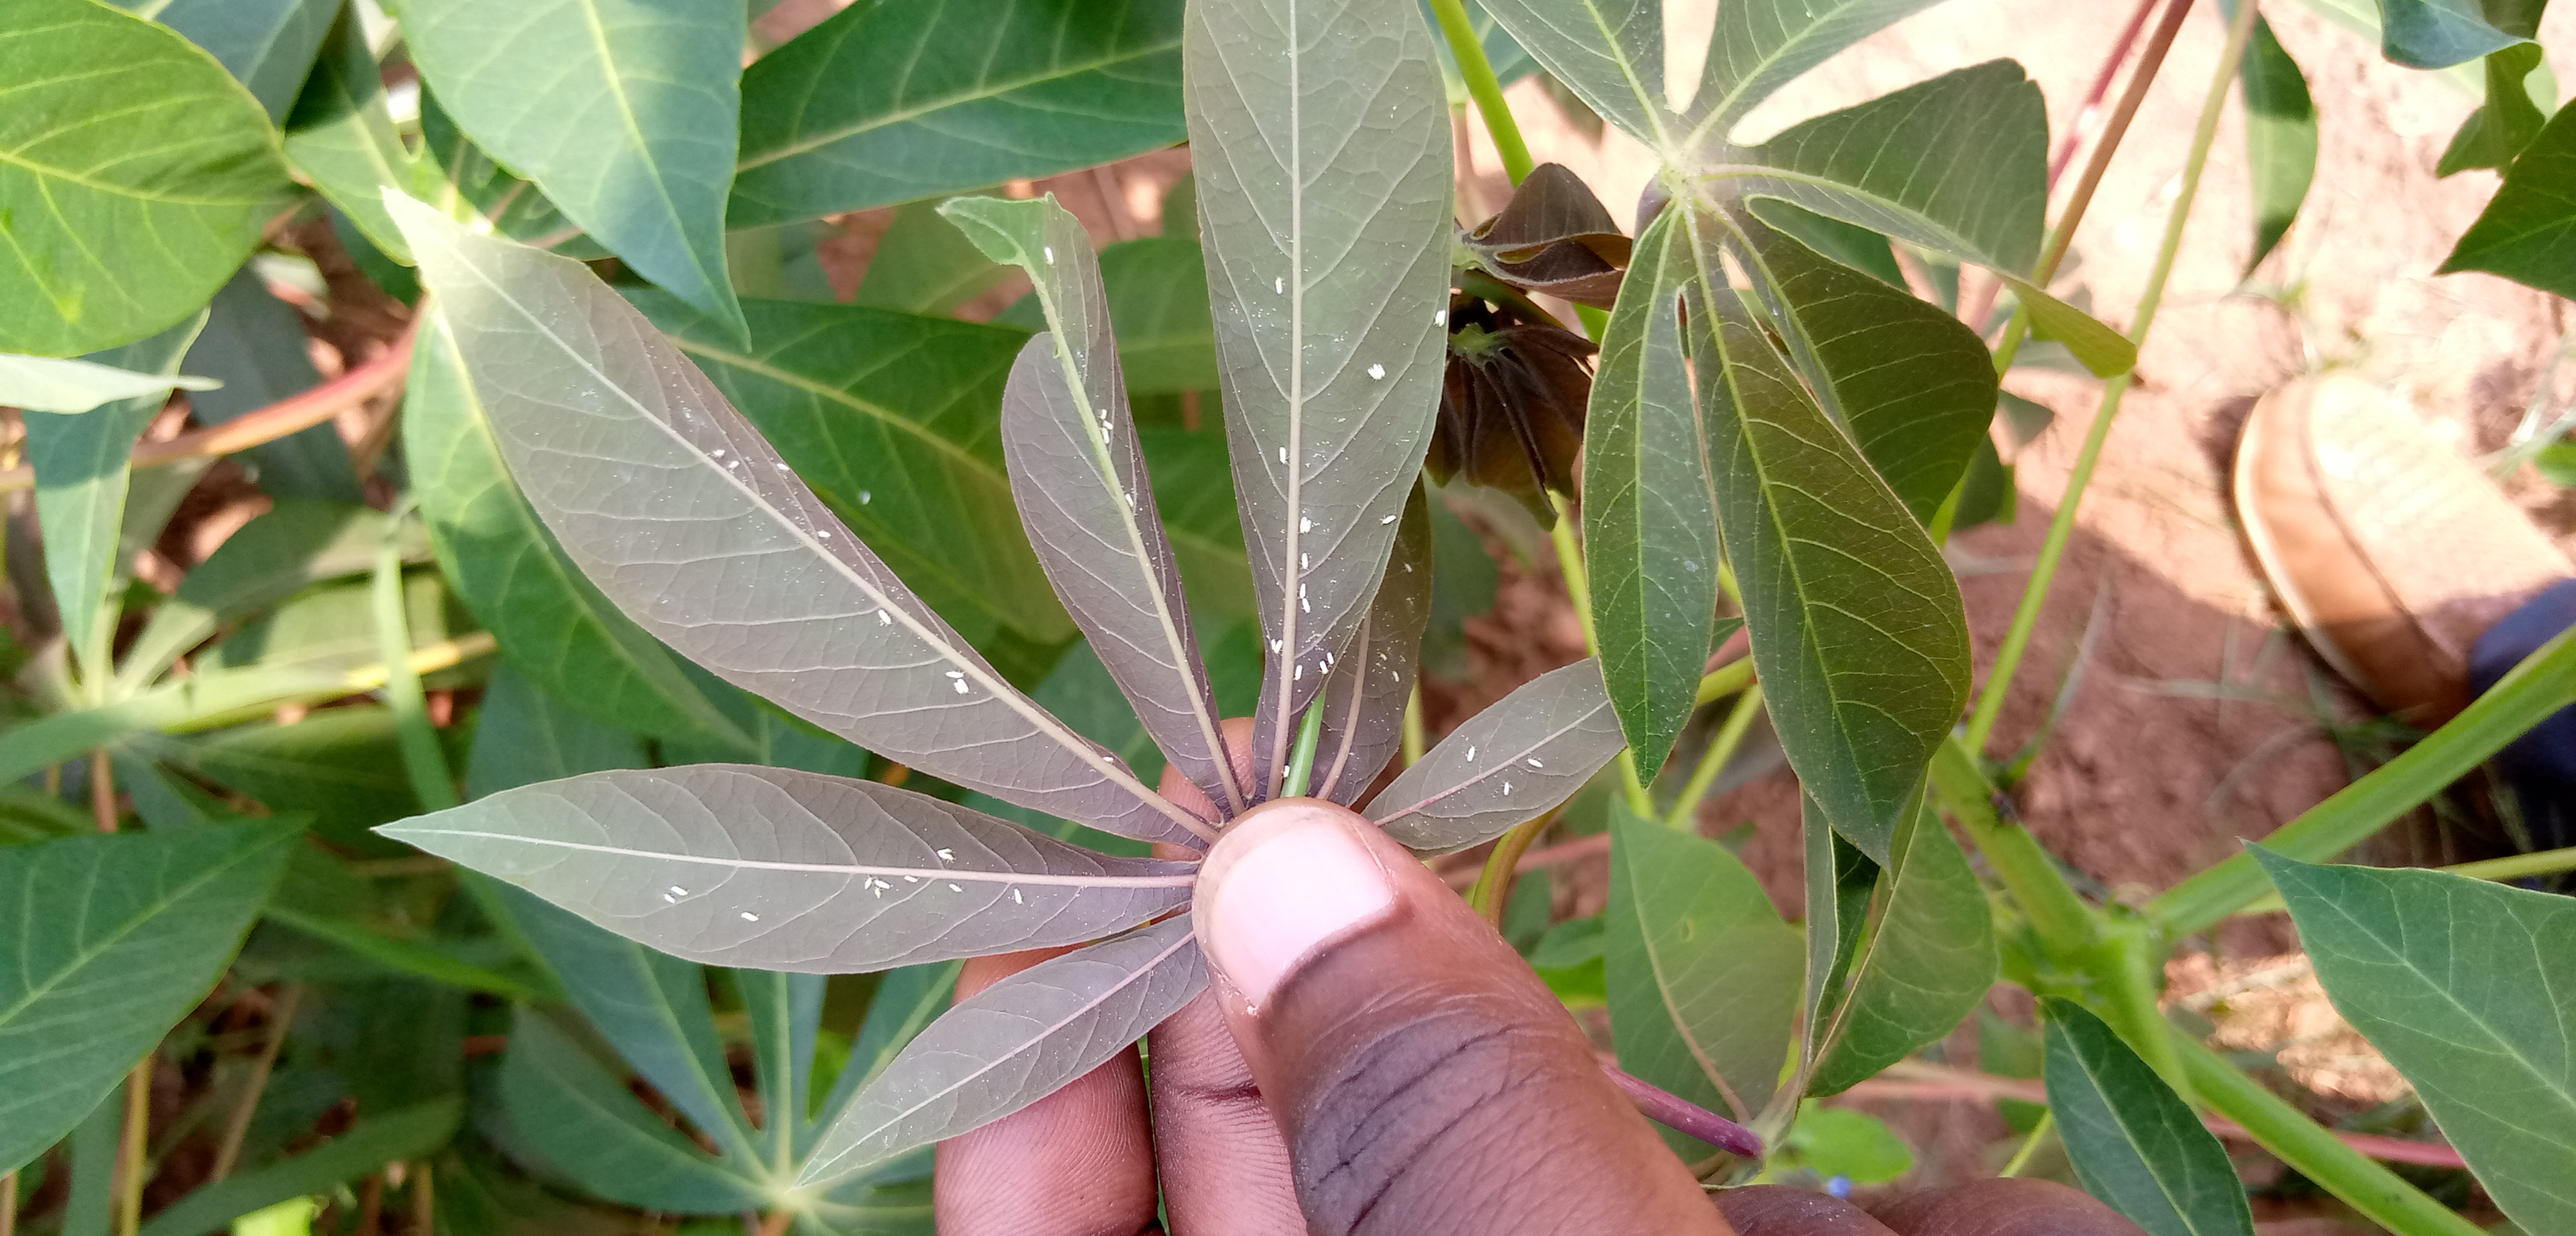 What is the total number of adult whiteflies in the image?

45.